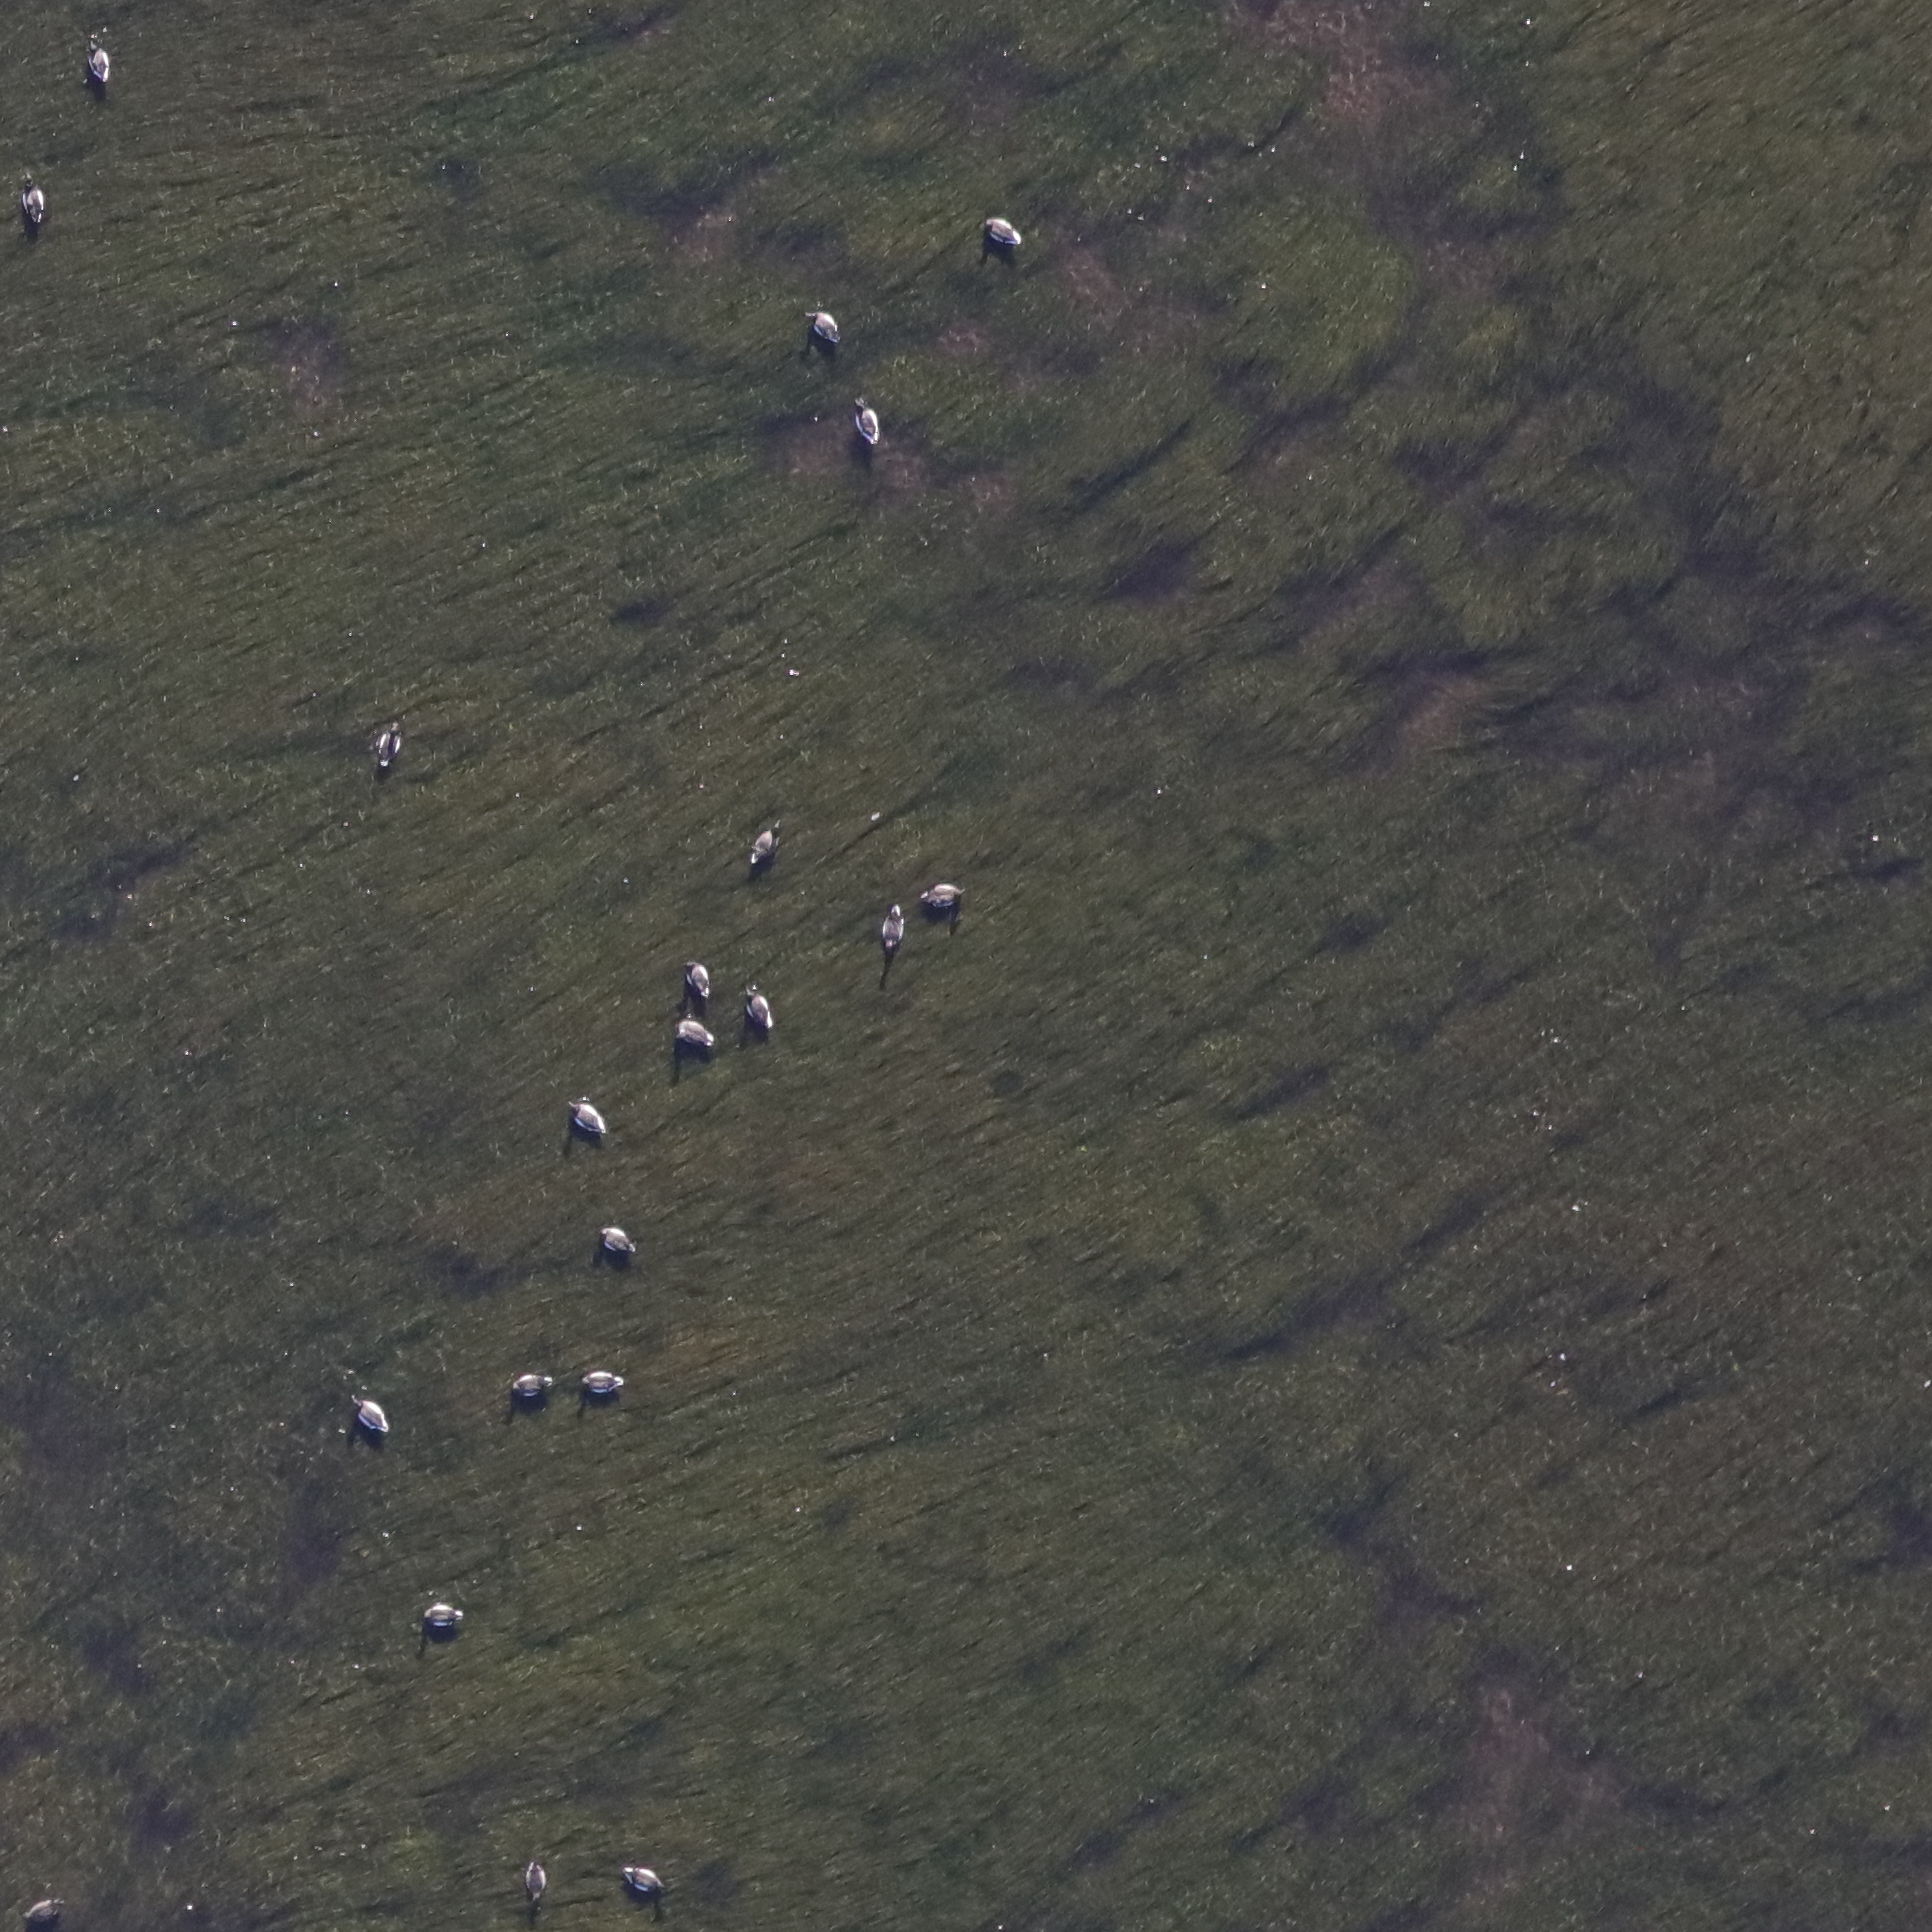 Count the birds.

21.